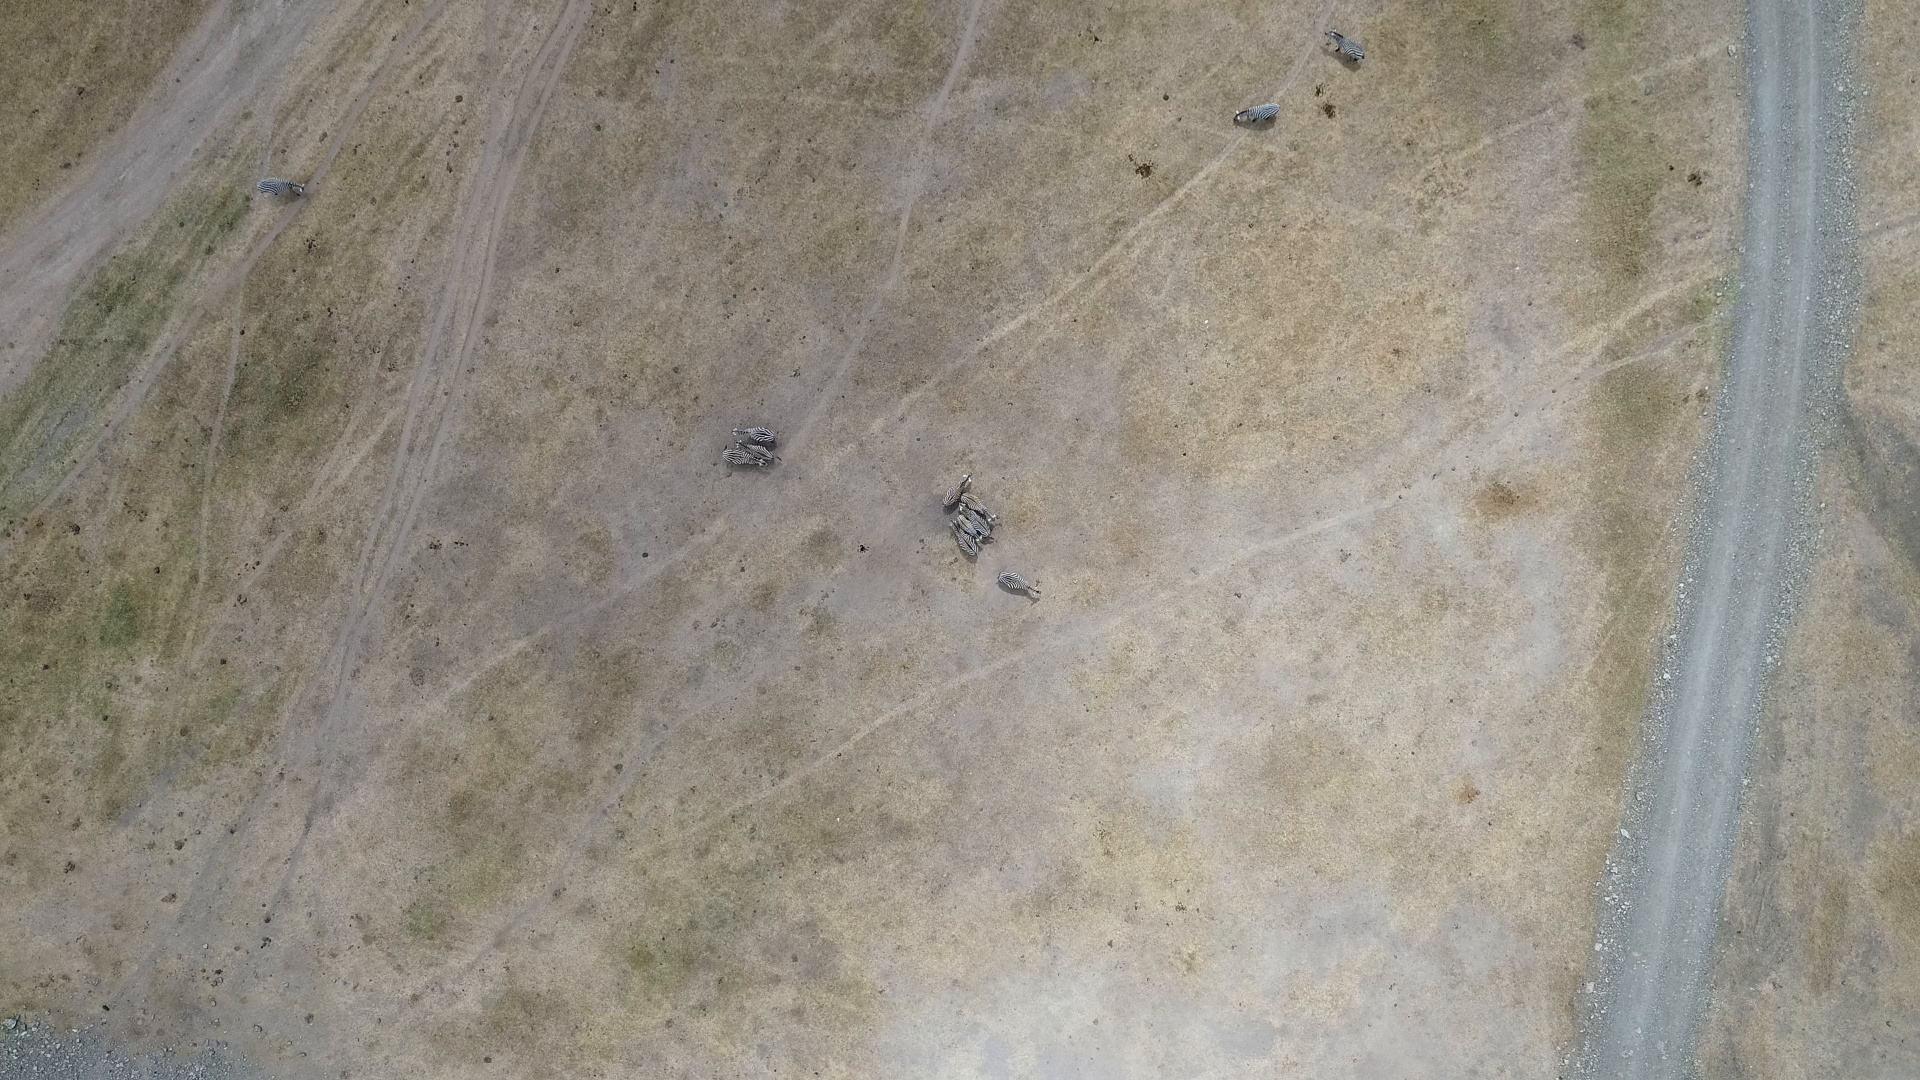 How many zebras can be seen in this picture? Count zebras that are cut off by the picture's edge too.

12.